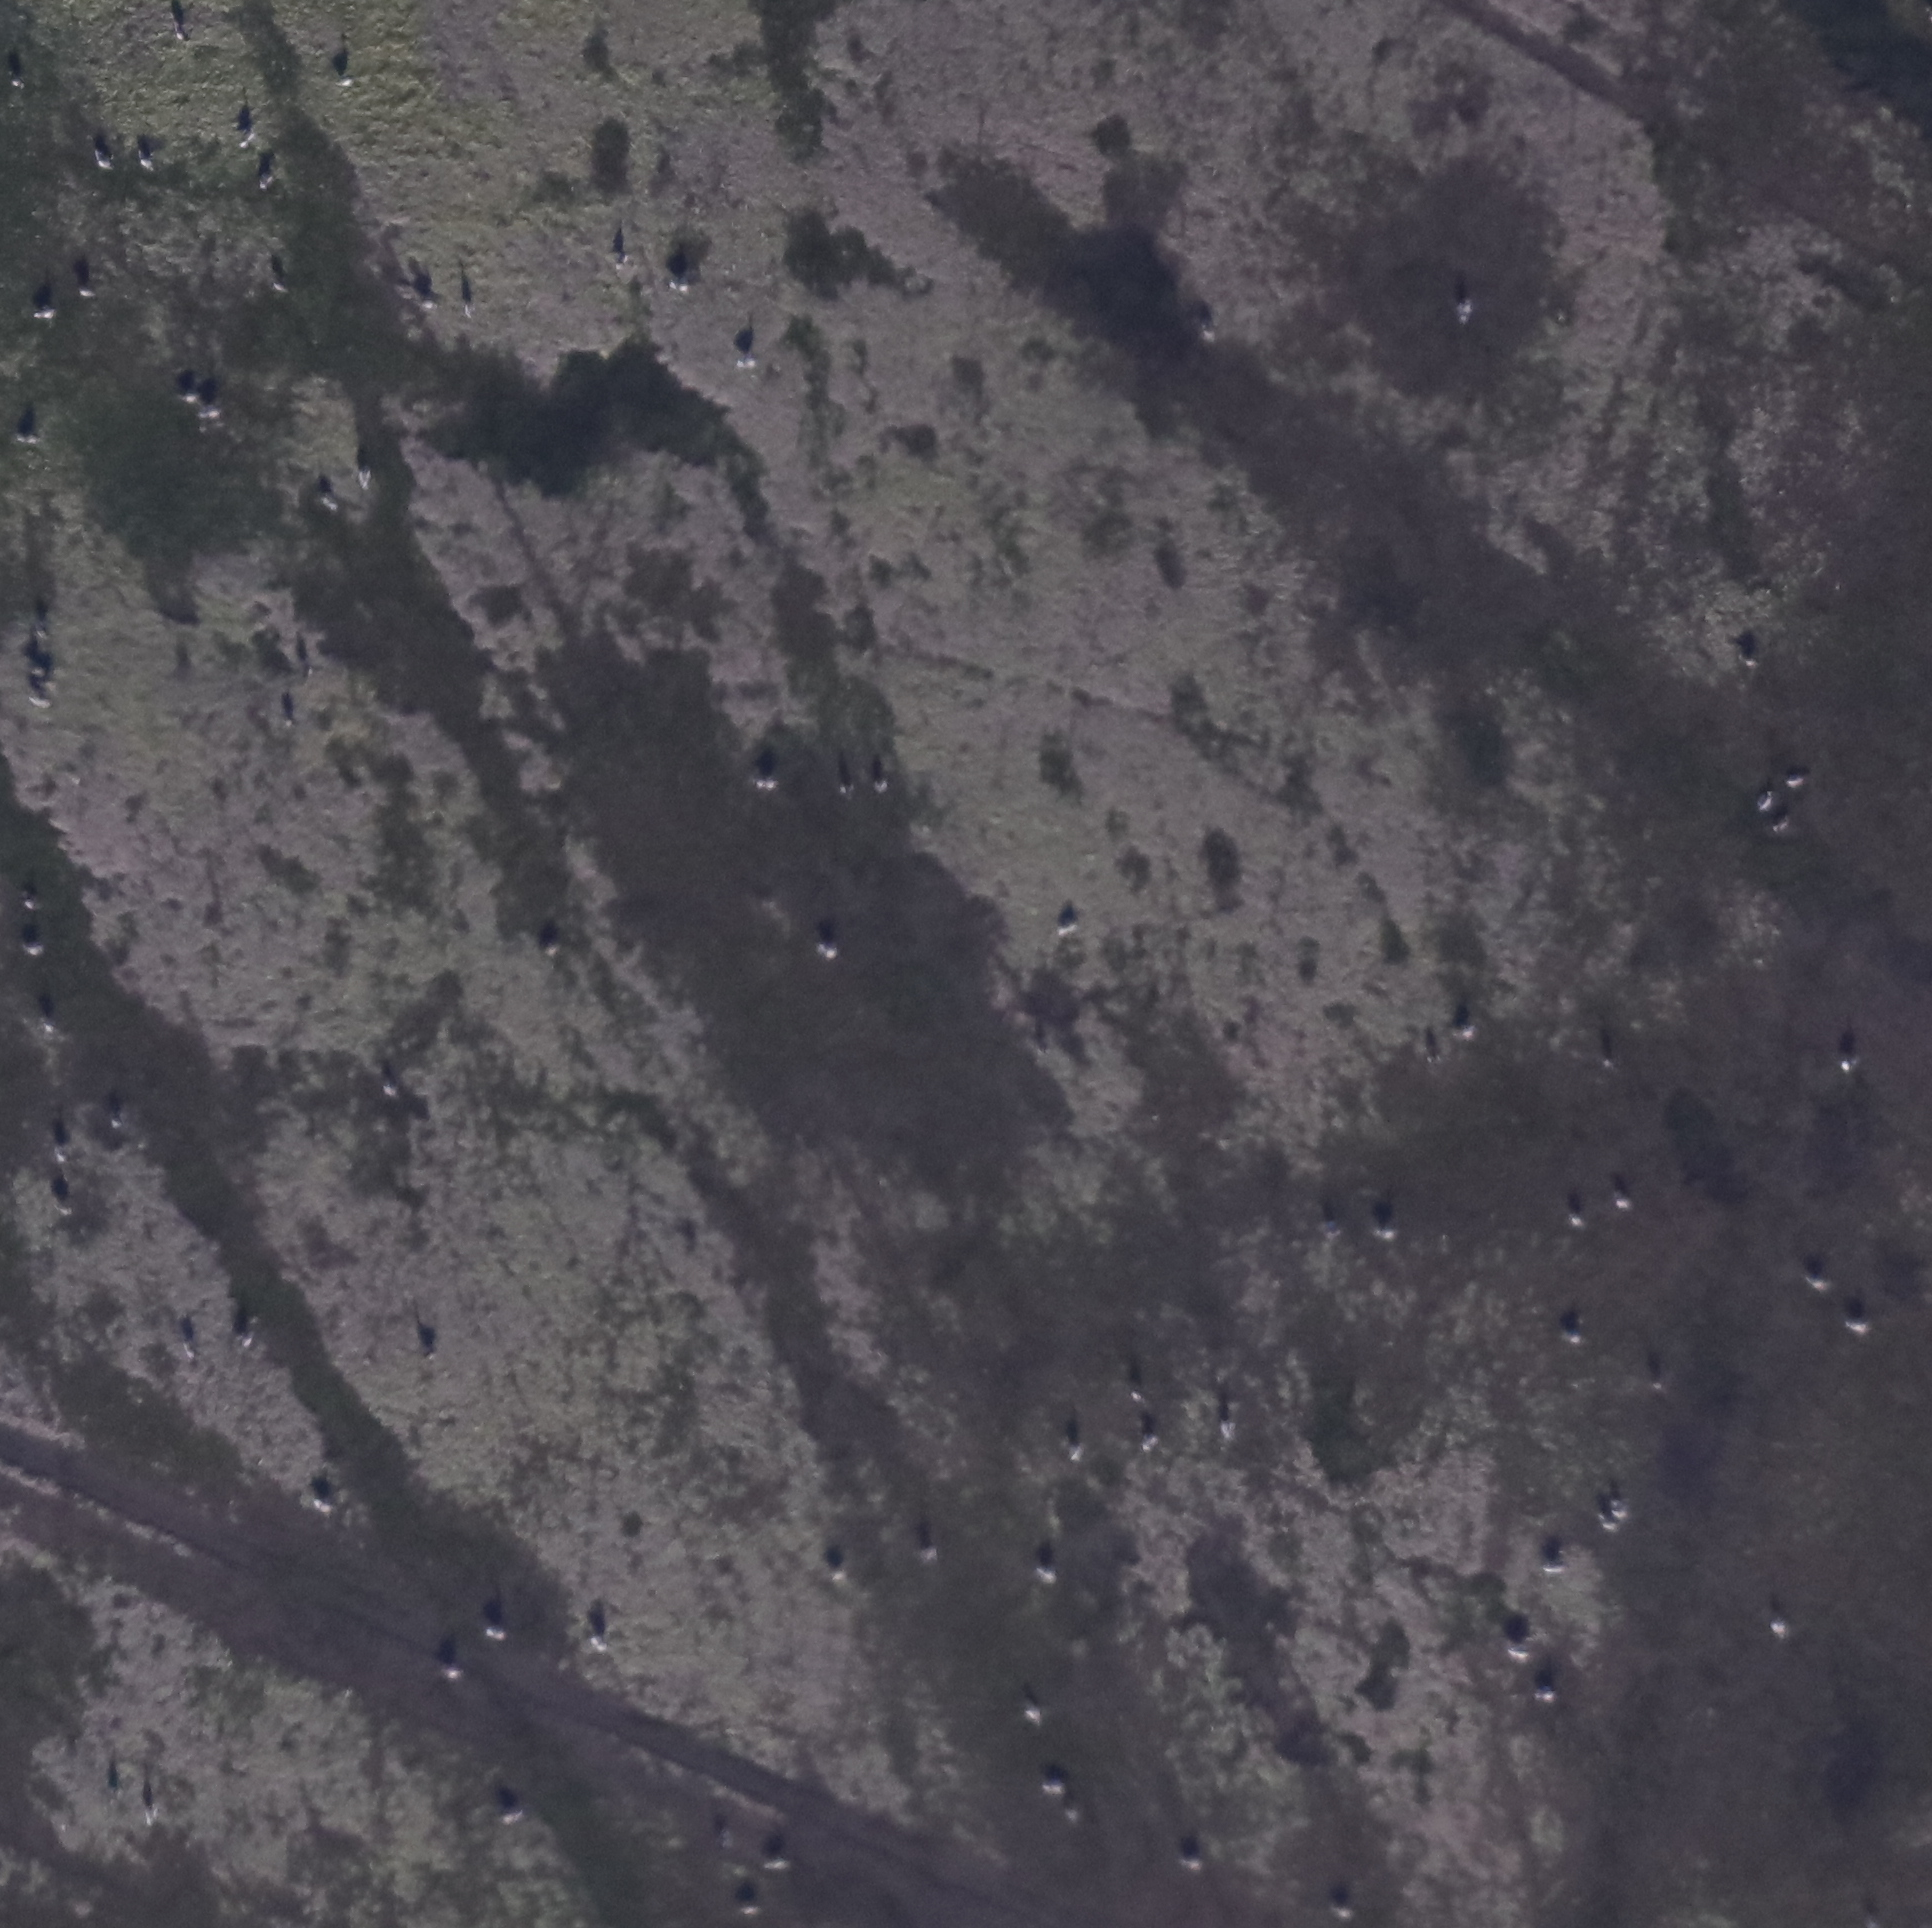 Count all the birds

85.